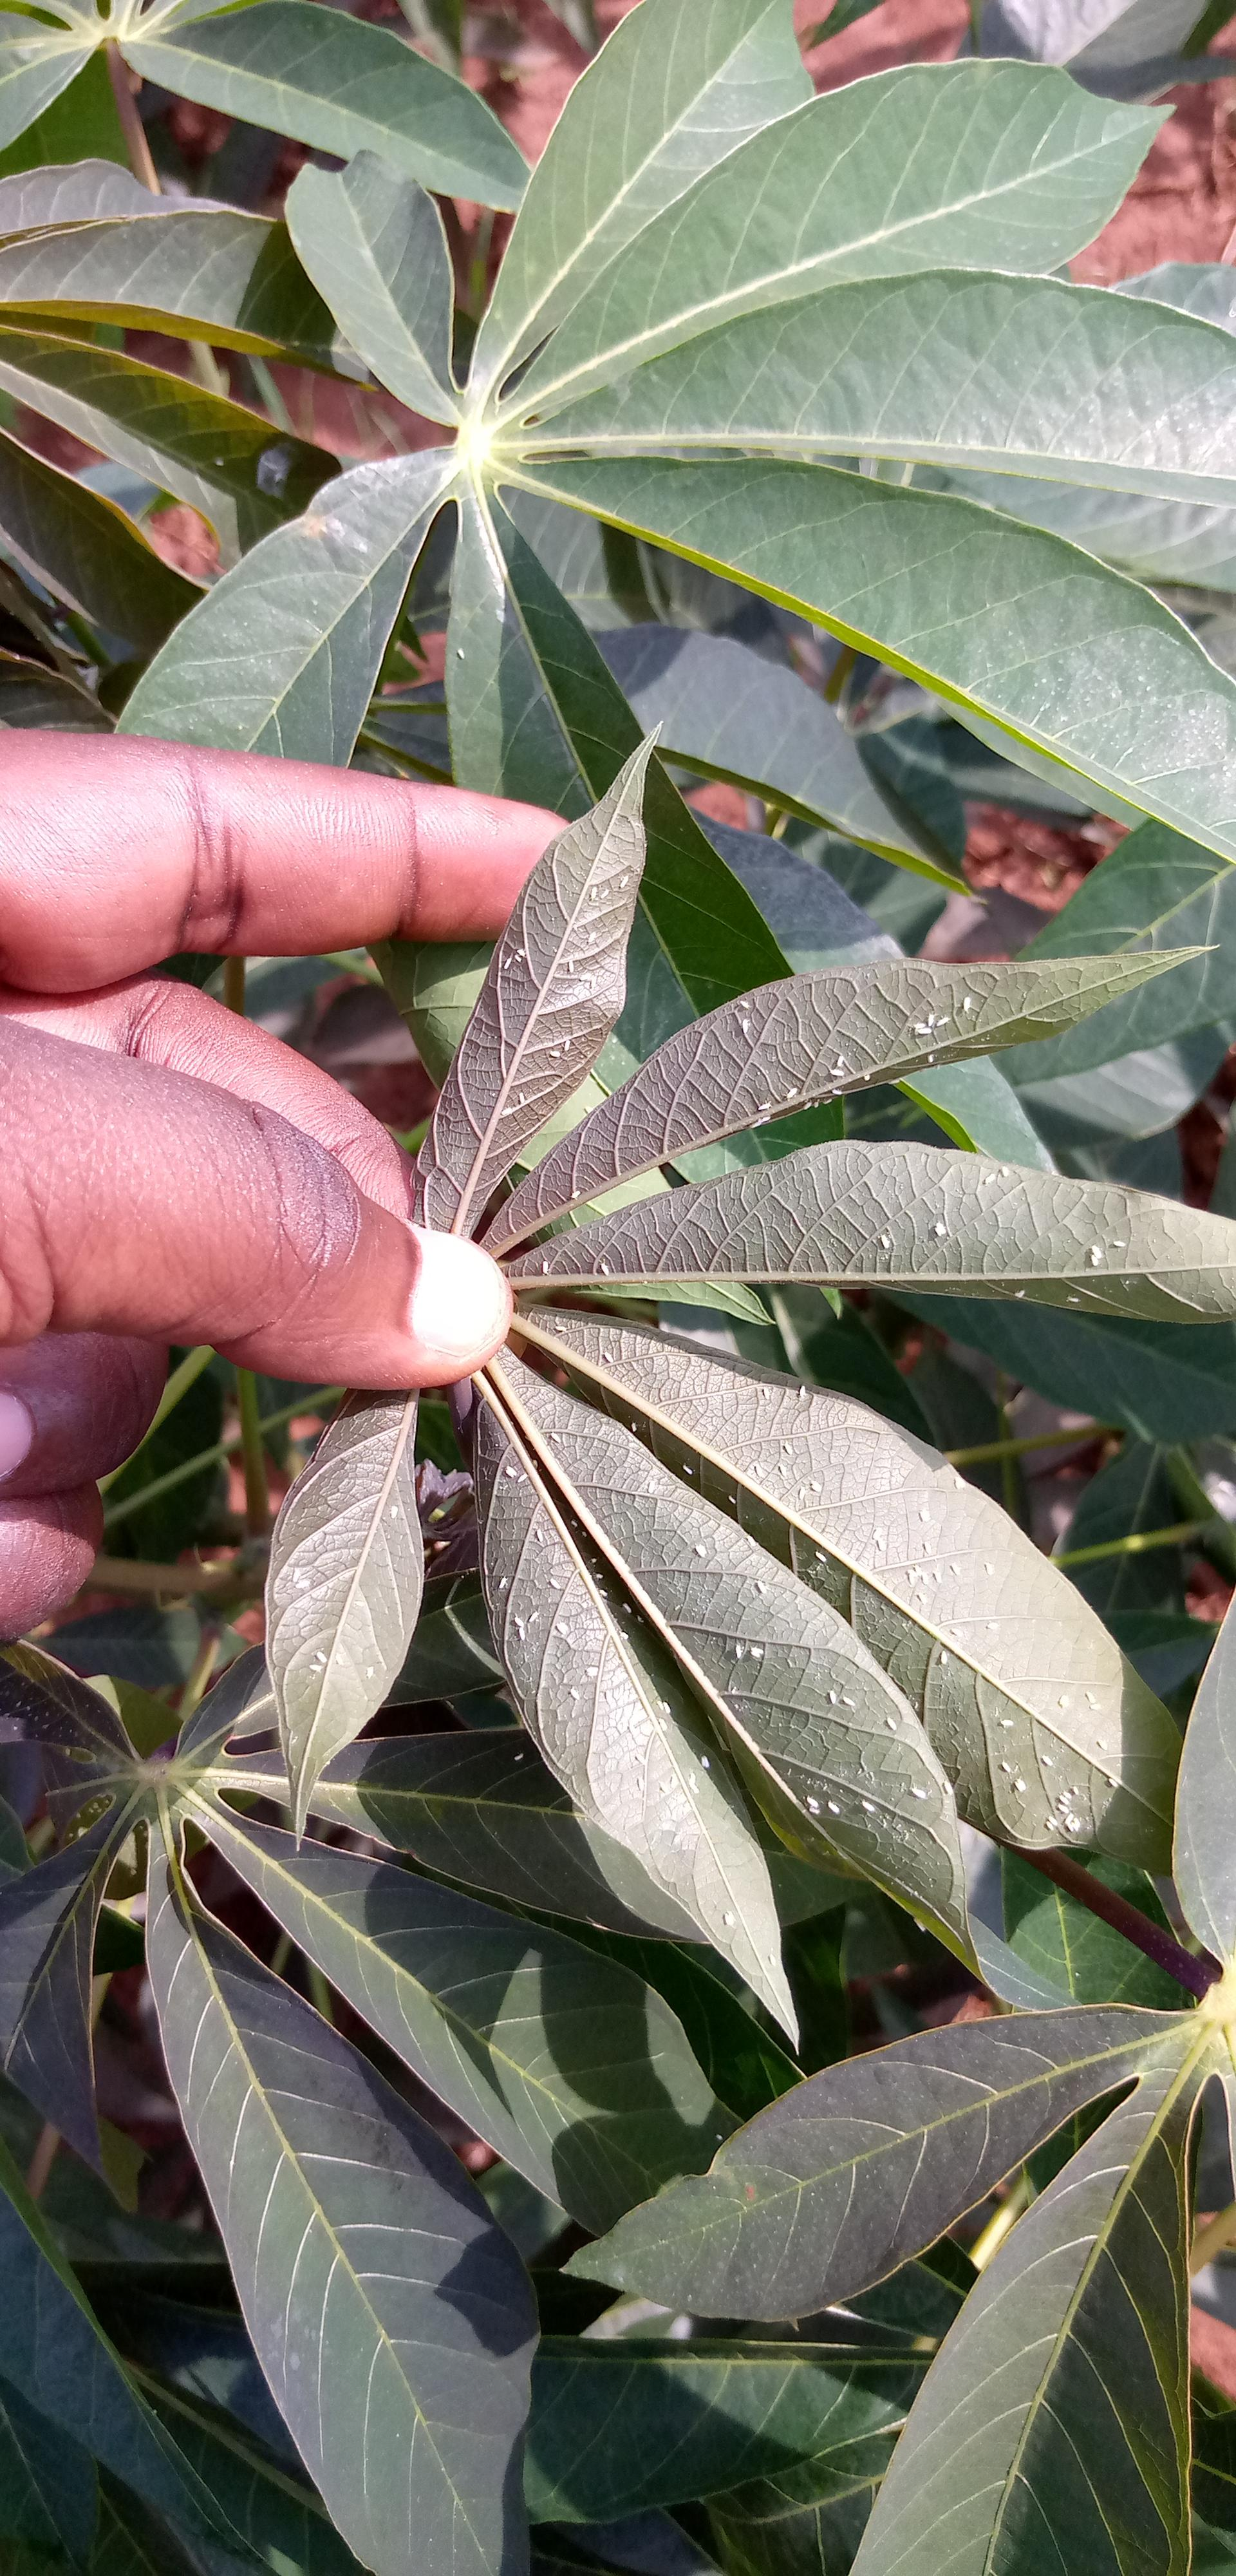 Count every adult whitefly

149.